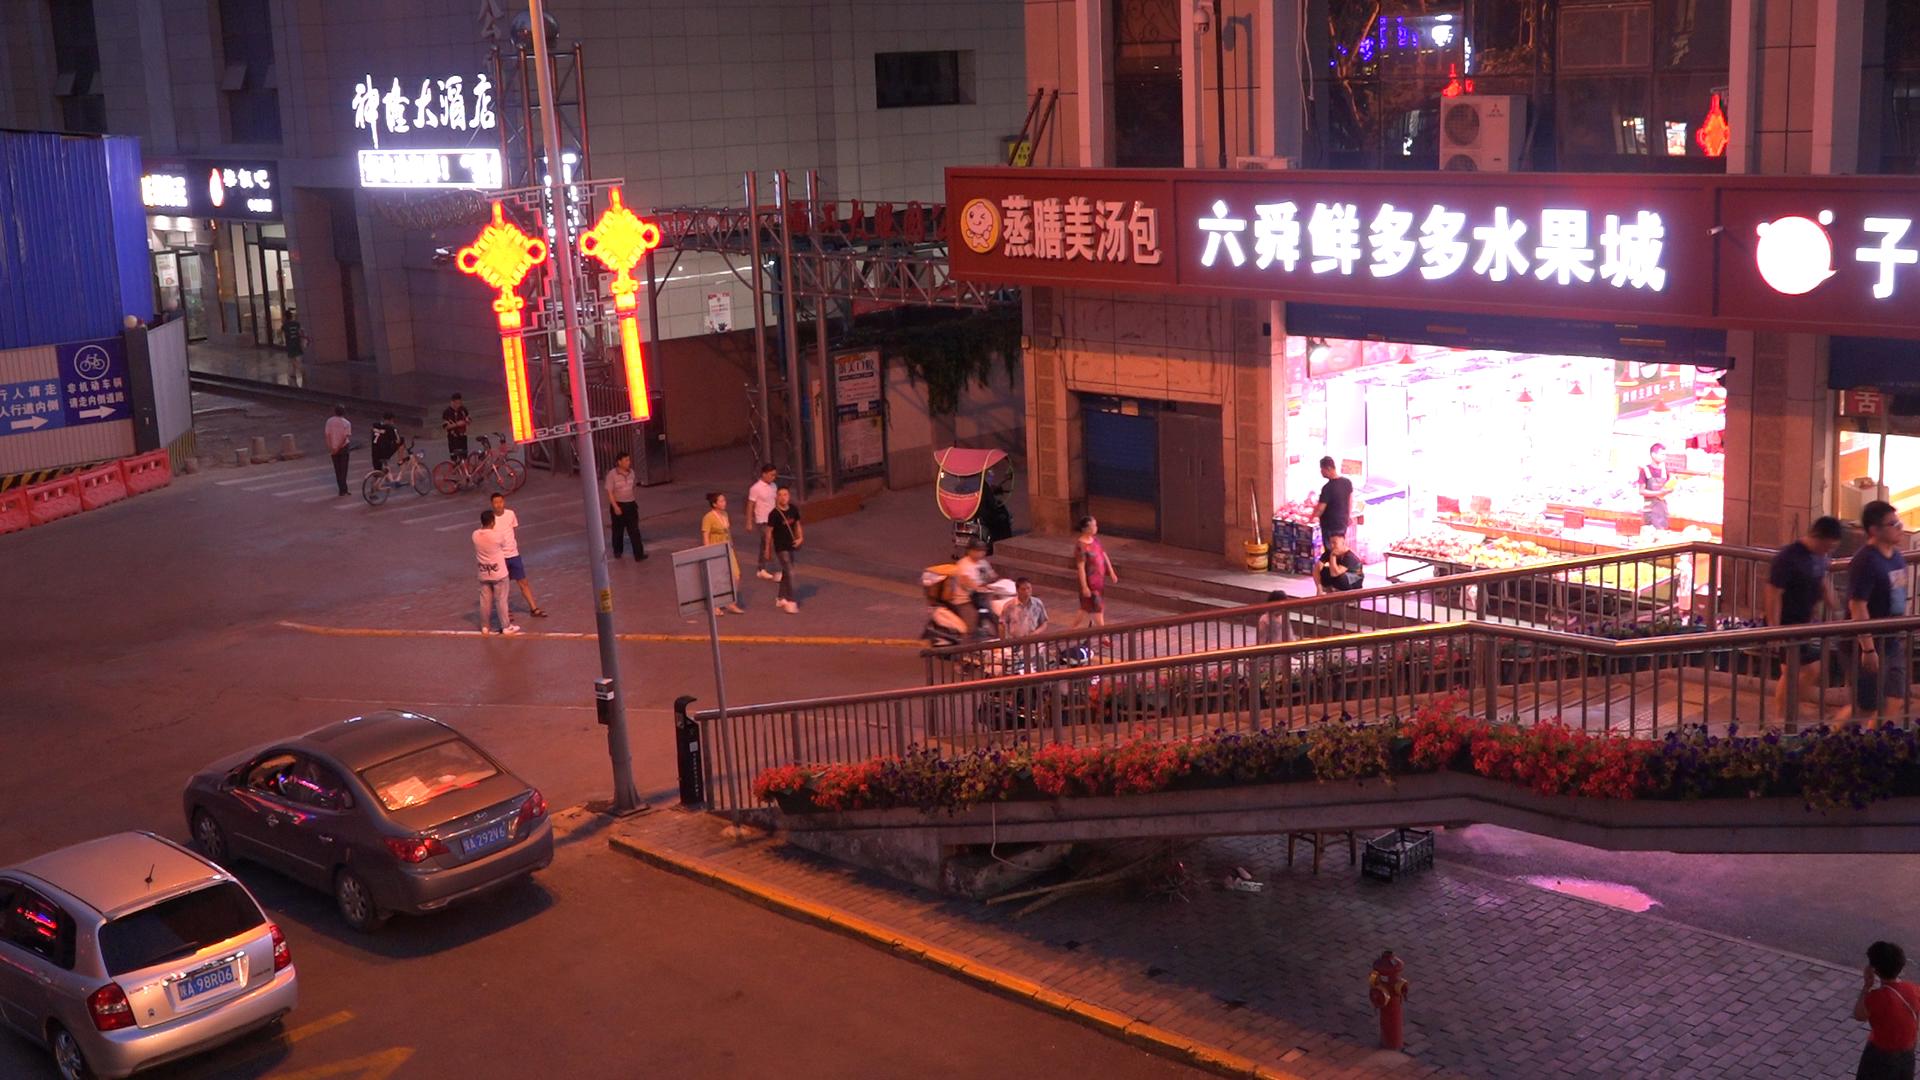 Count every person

21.